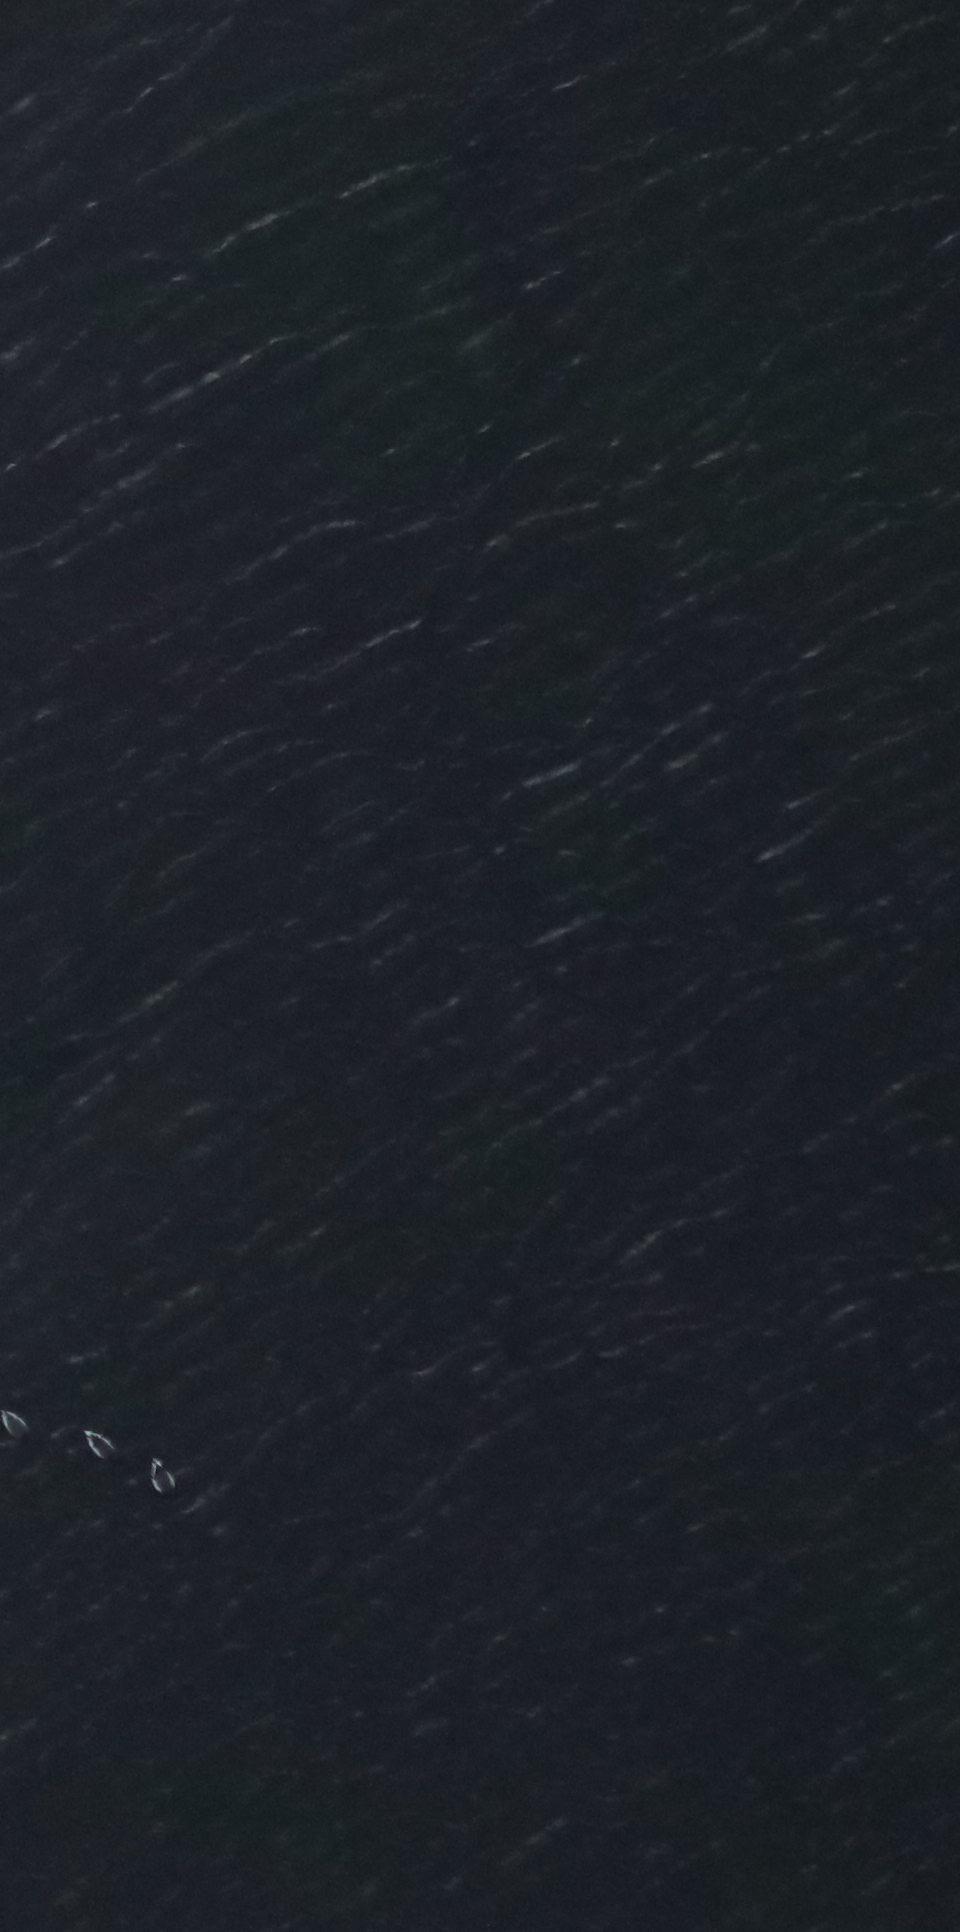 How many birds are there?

3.